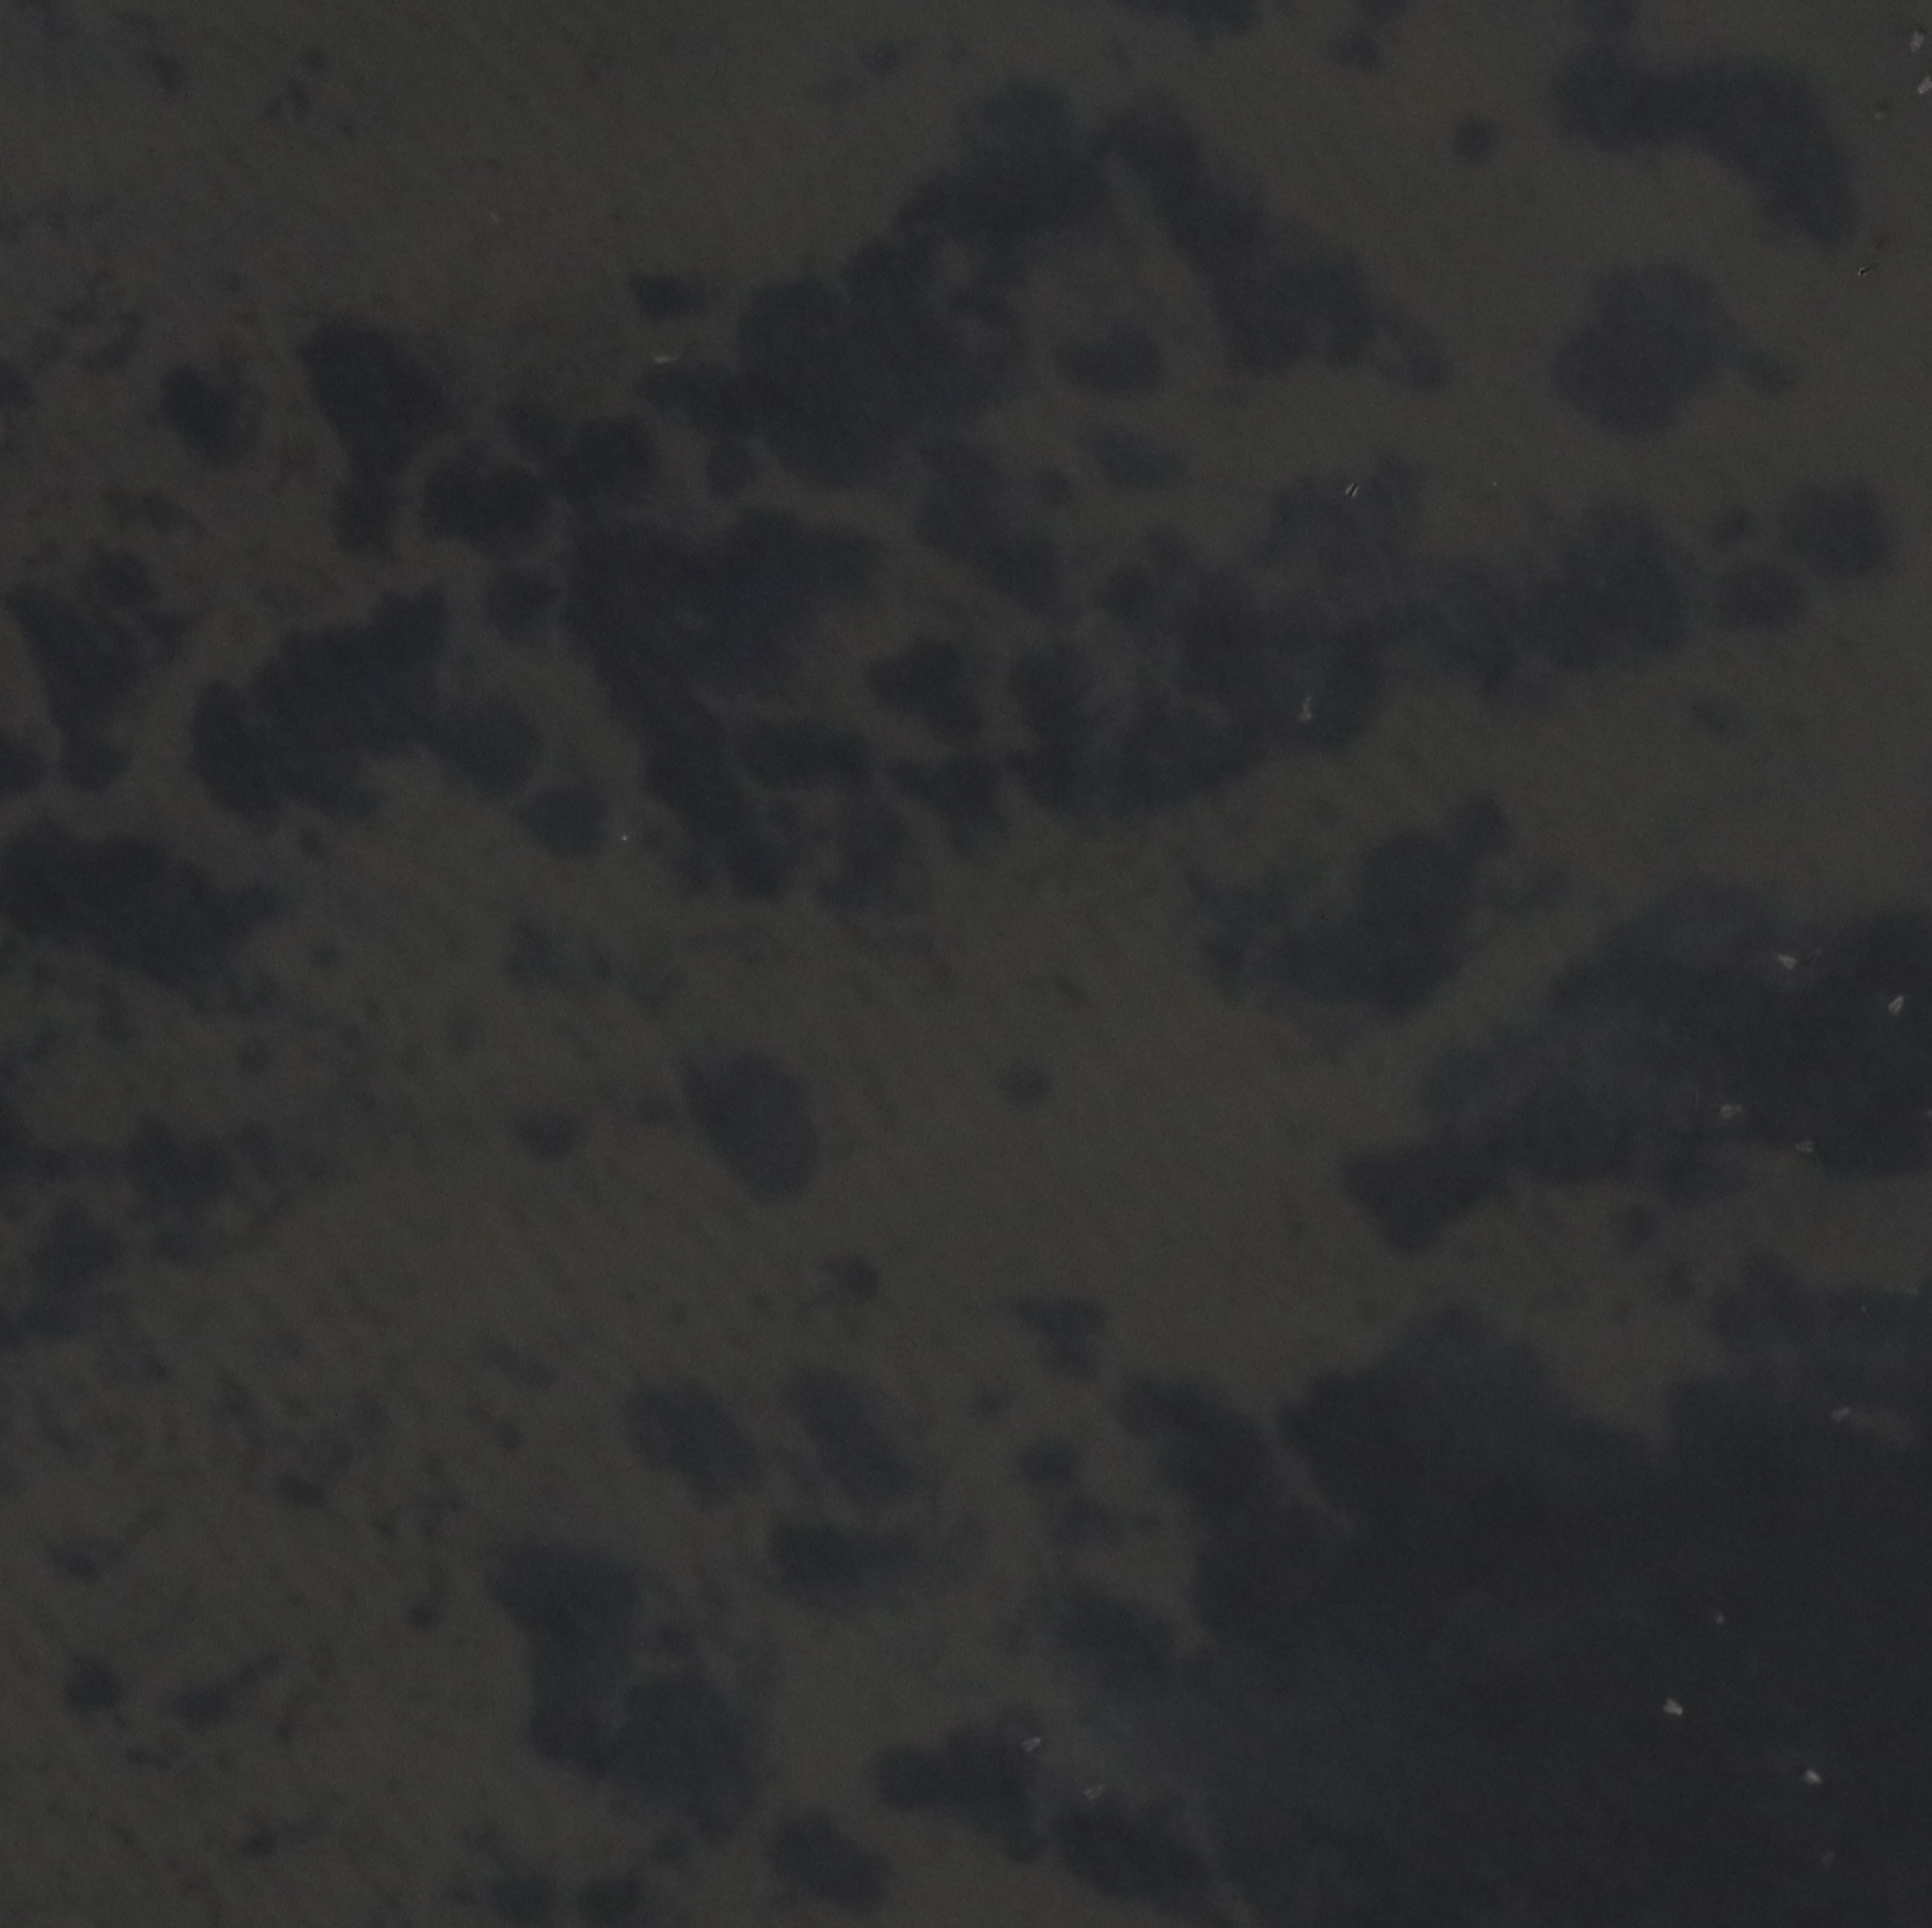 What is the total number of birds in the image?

16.